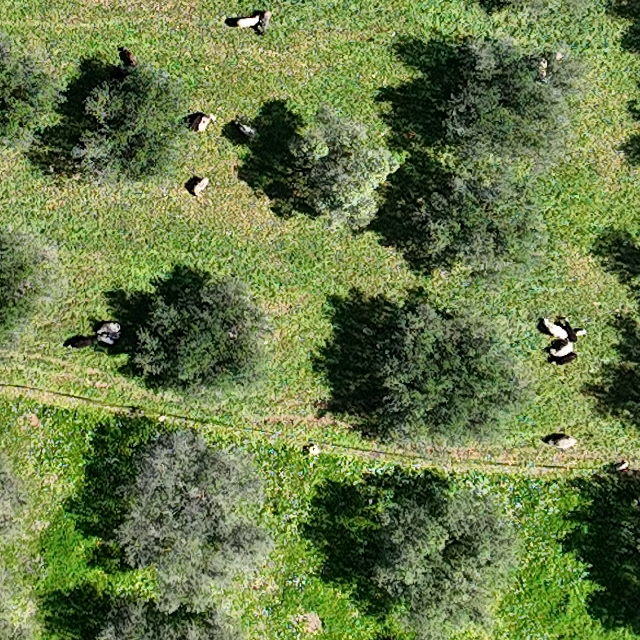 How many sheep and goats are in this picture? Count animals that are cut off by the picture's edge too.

14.